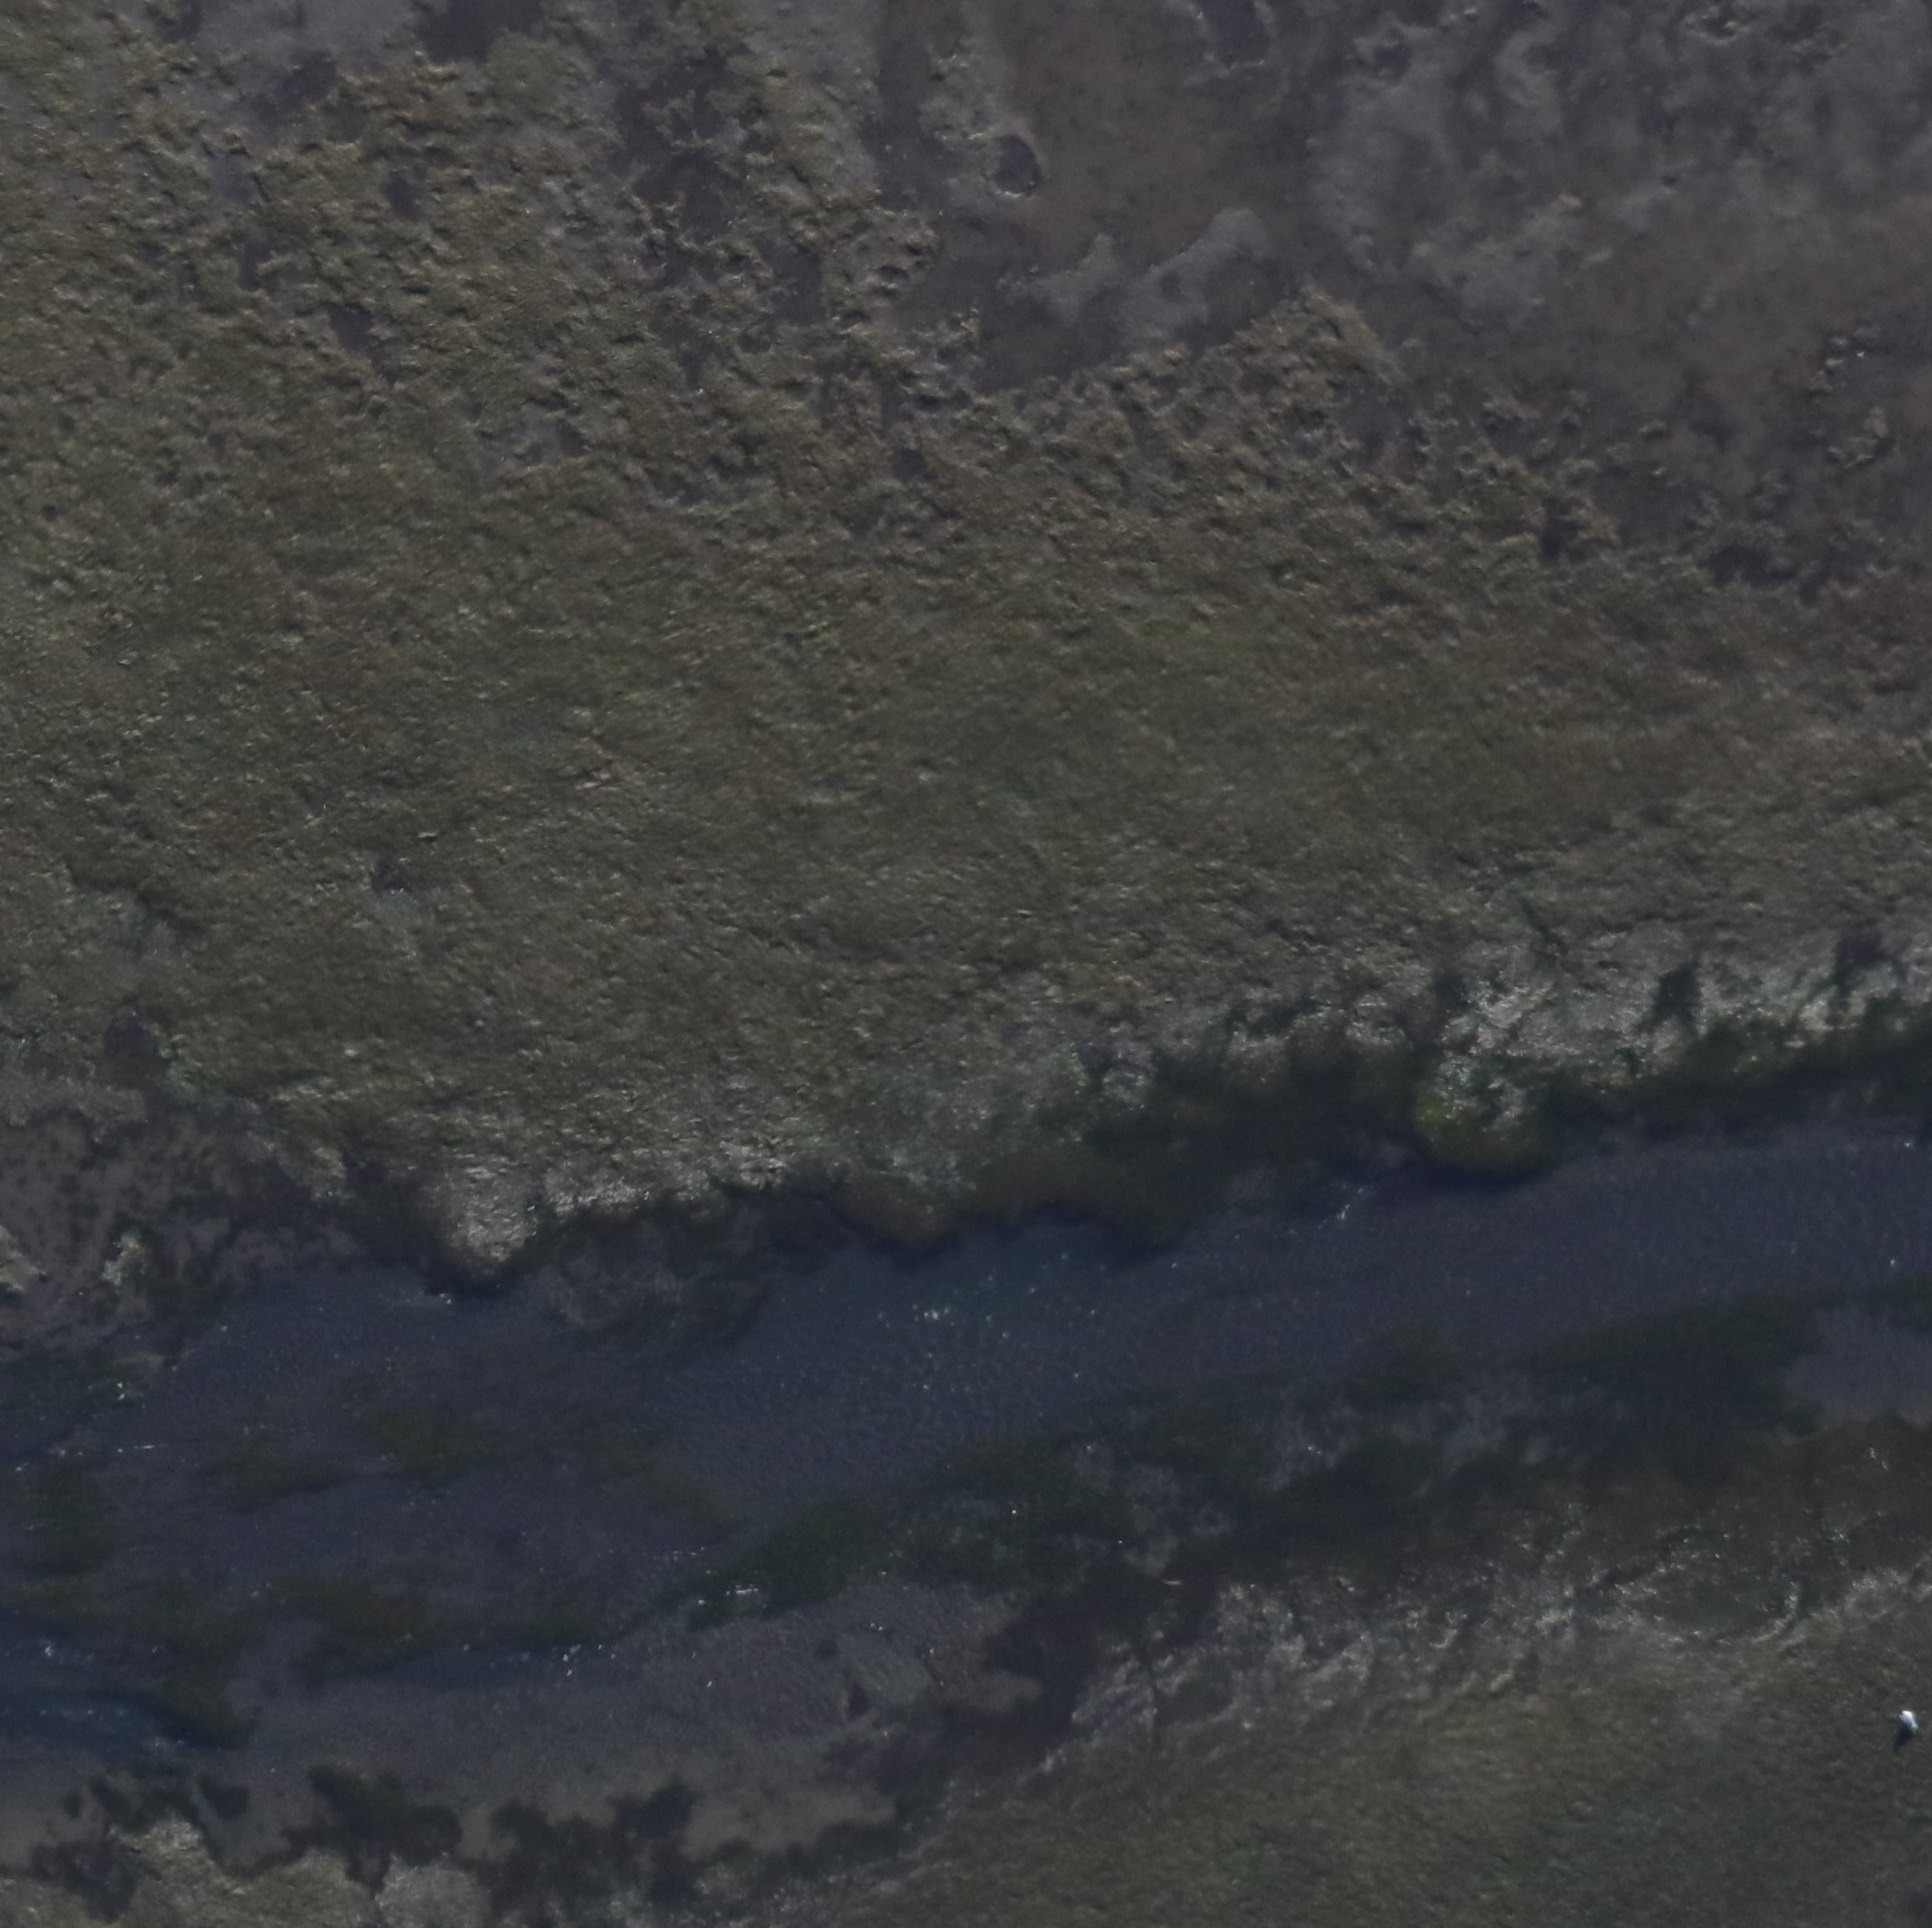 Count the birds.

1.